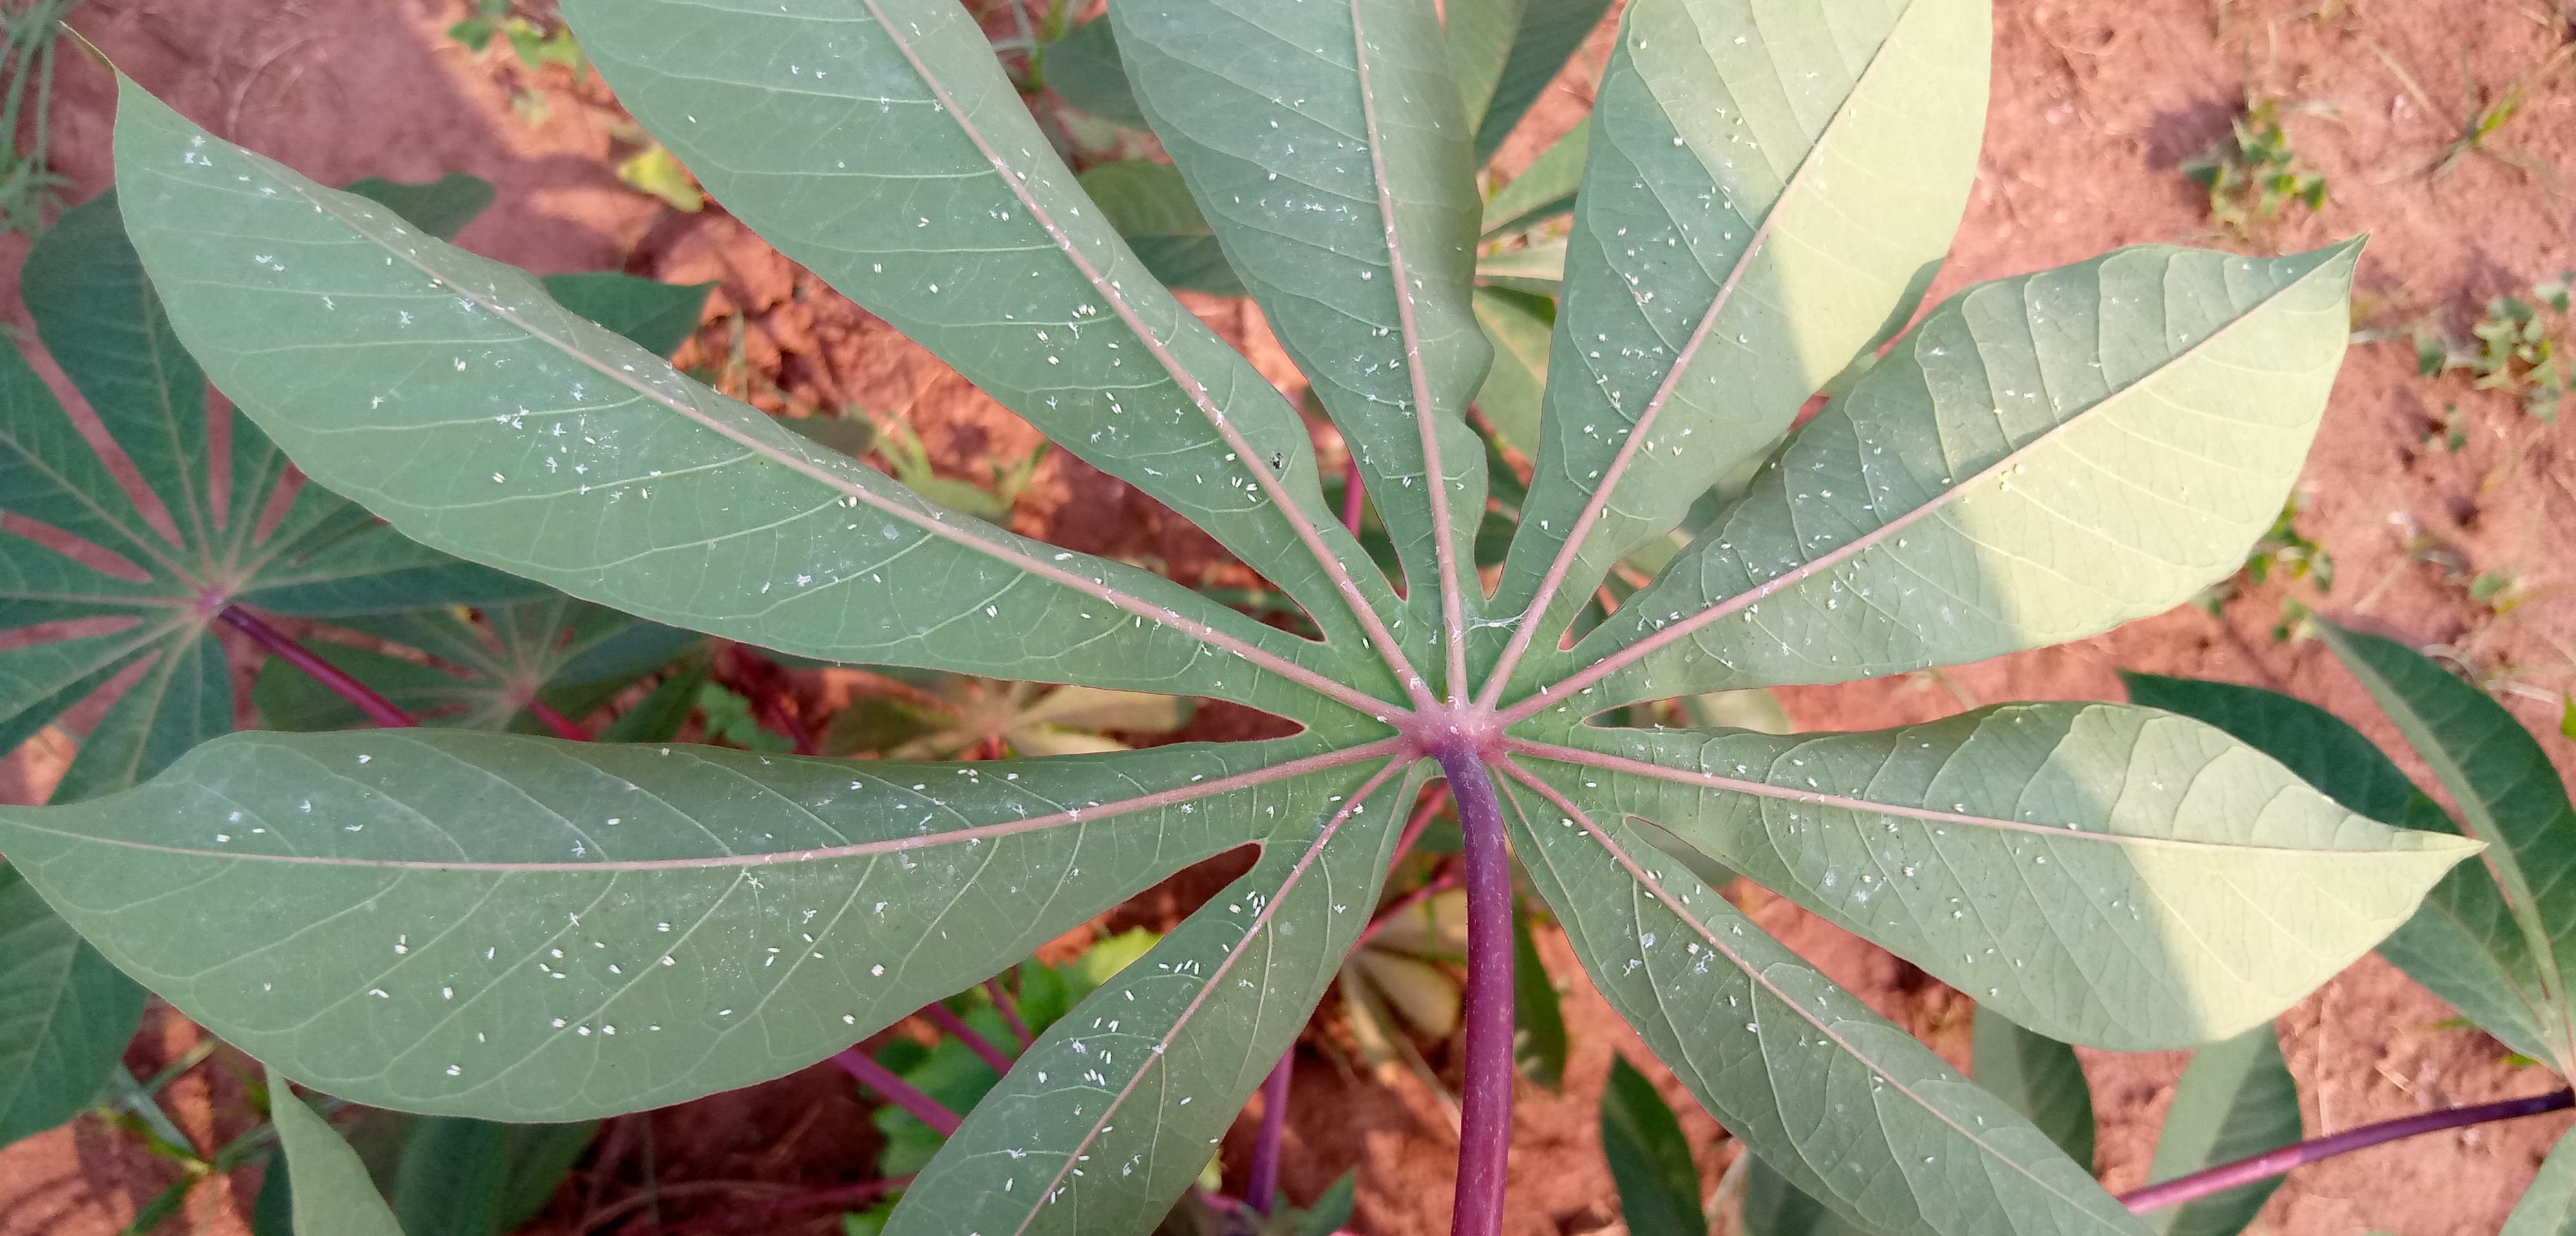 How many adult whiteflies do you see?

345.